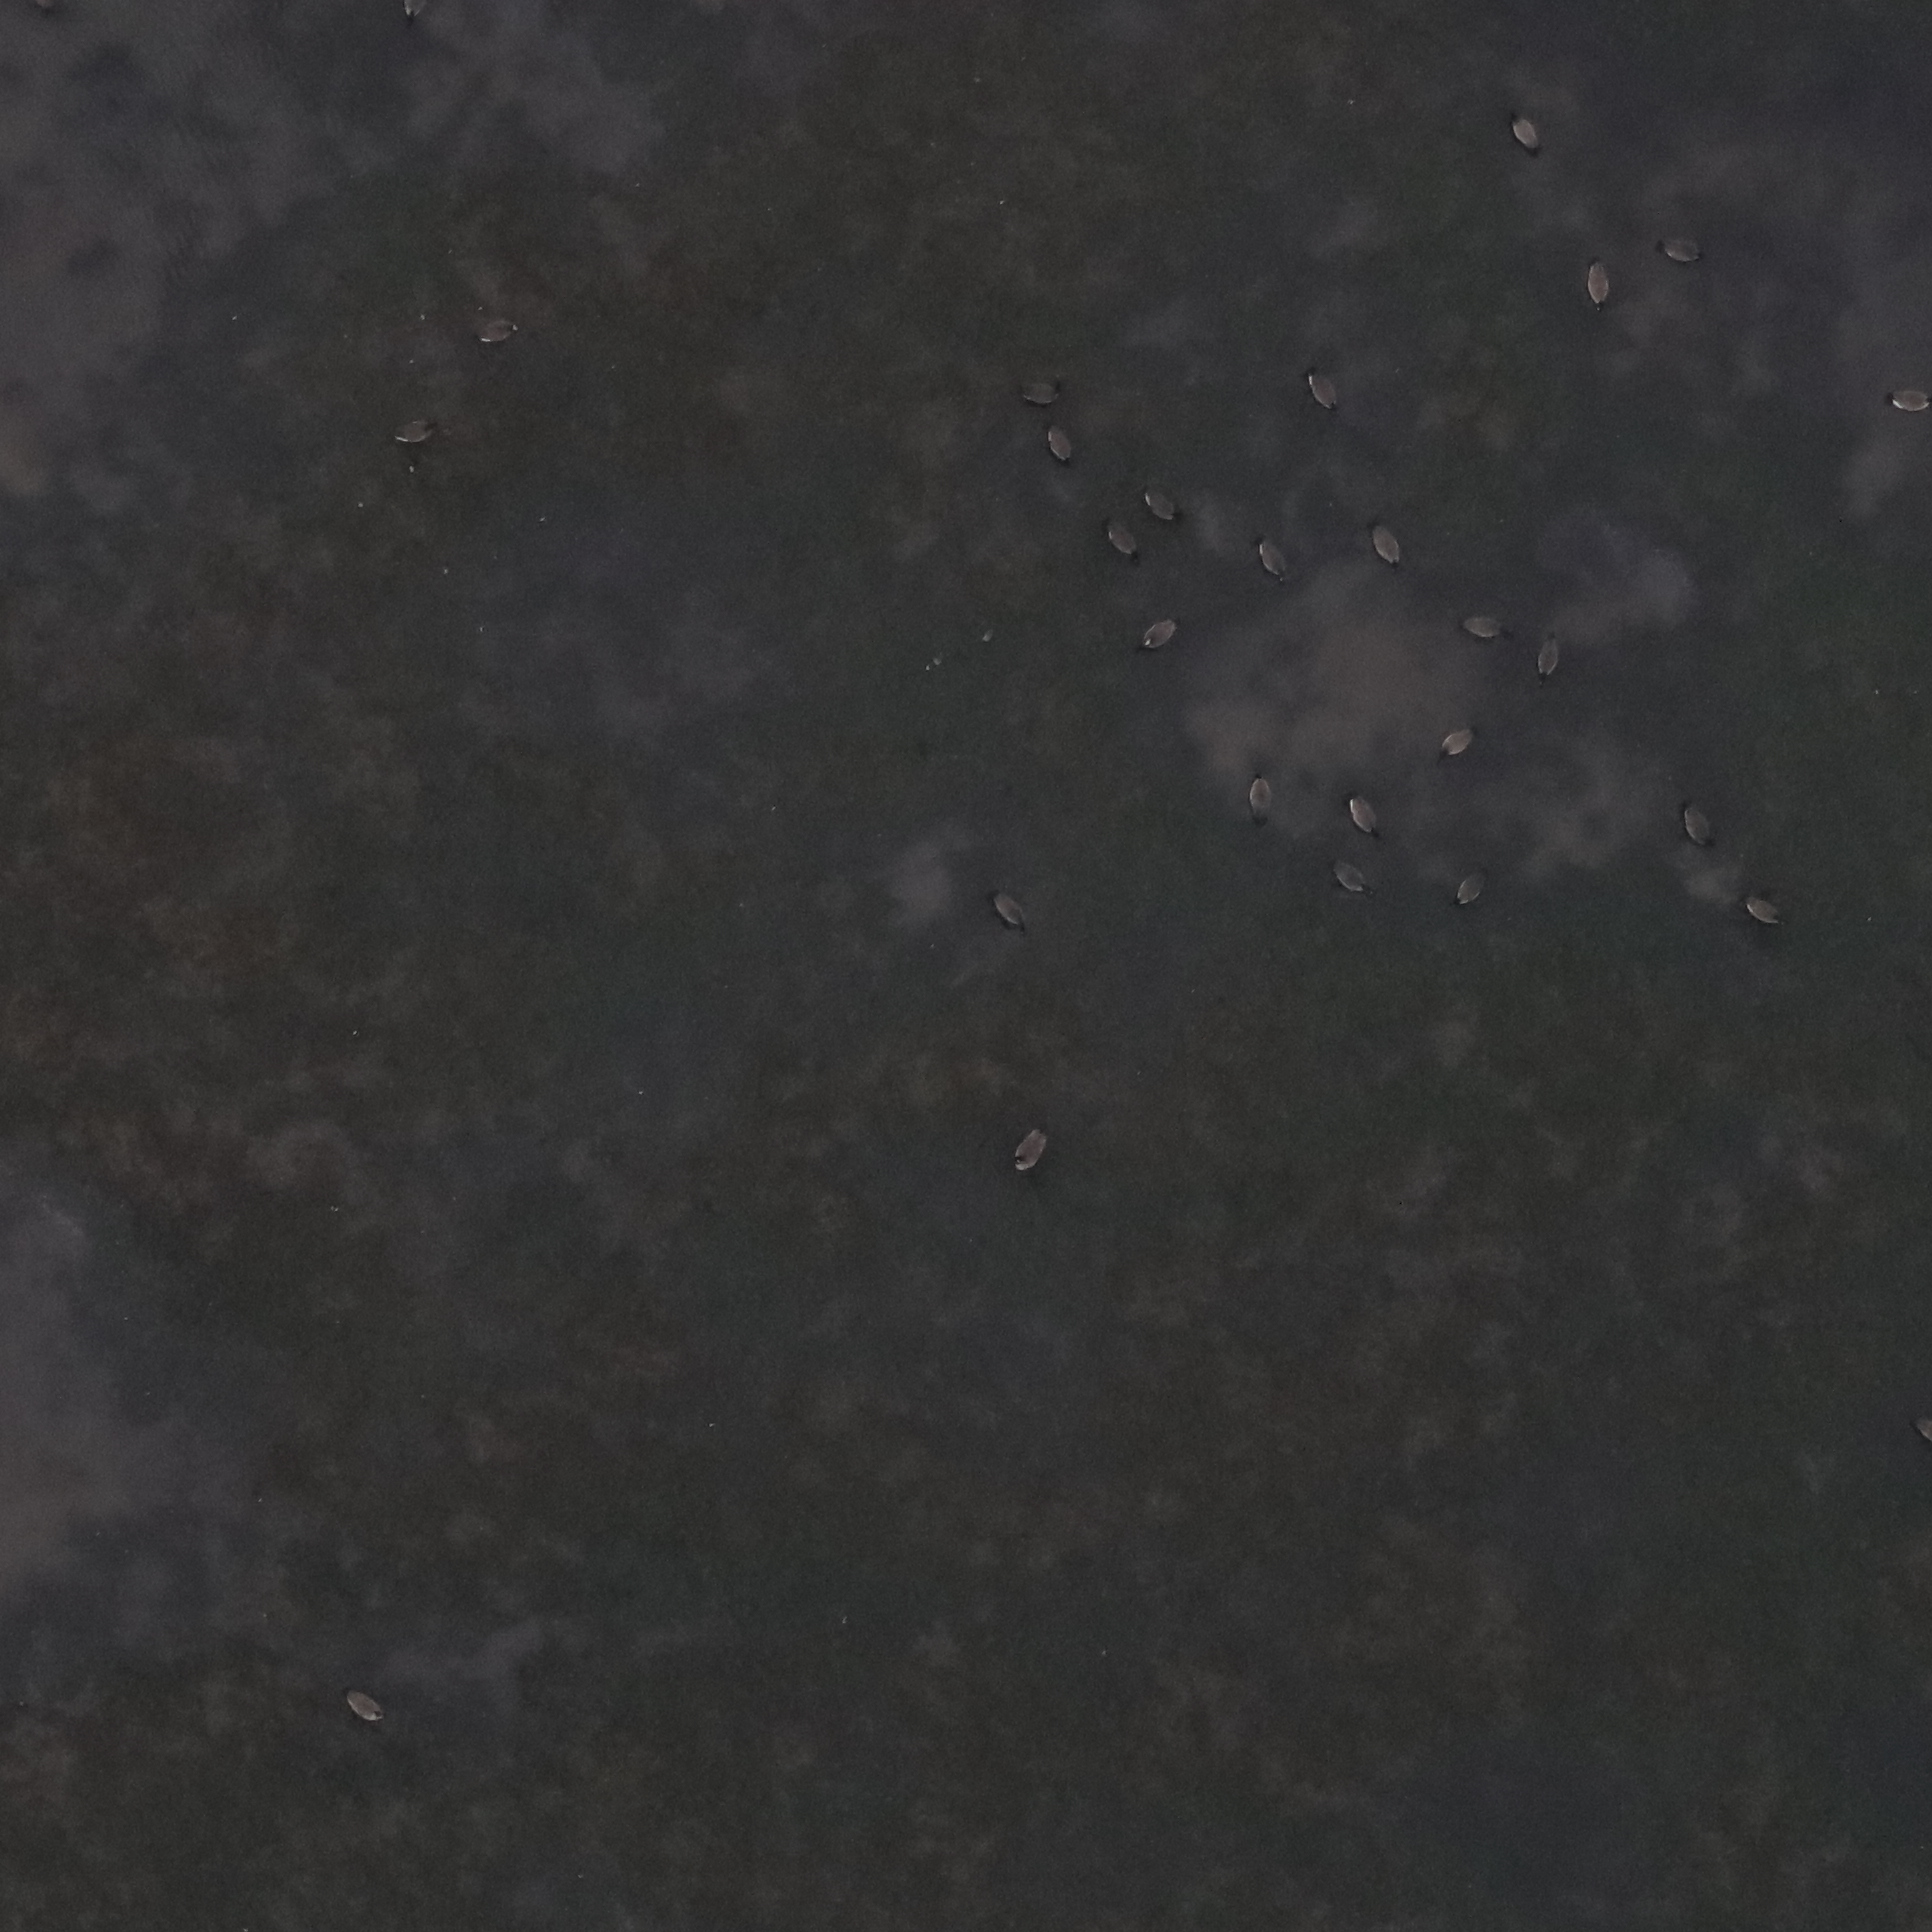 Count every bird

27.